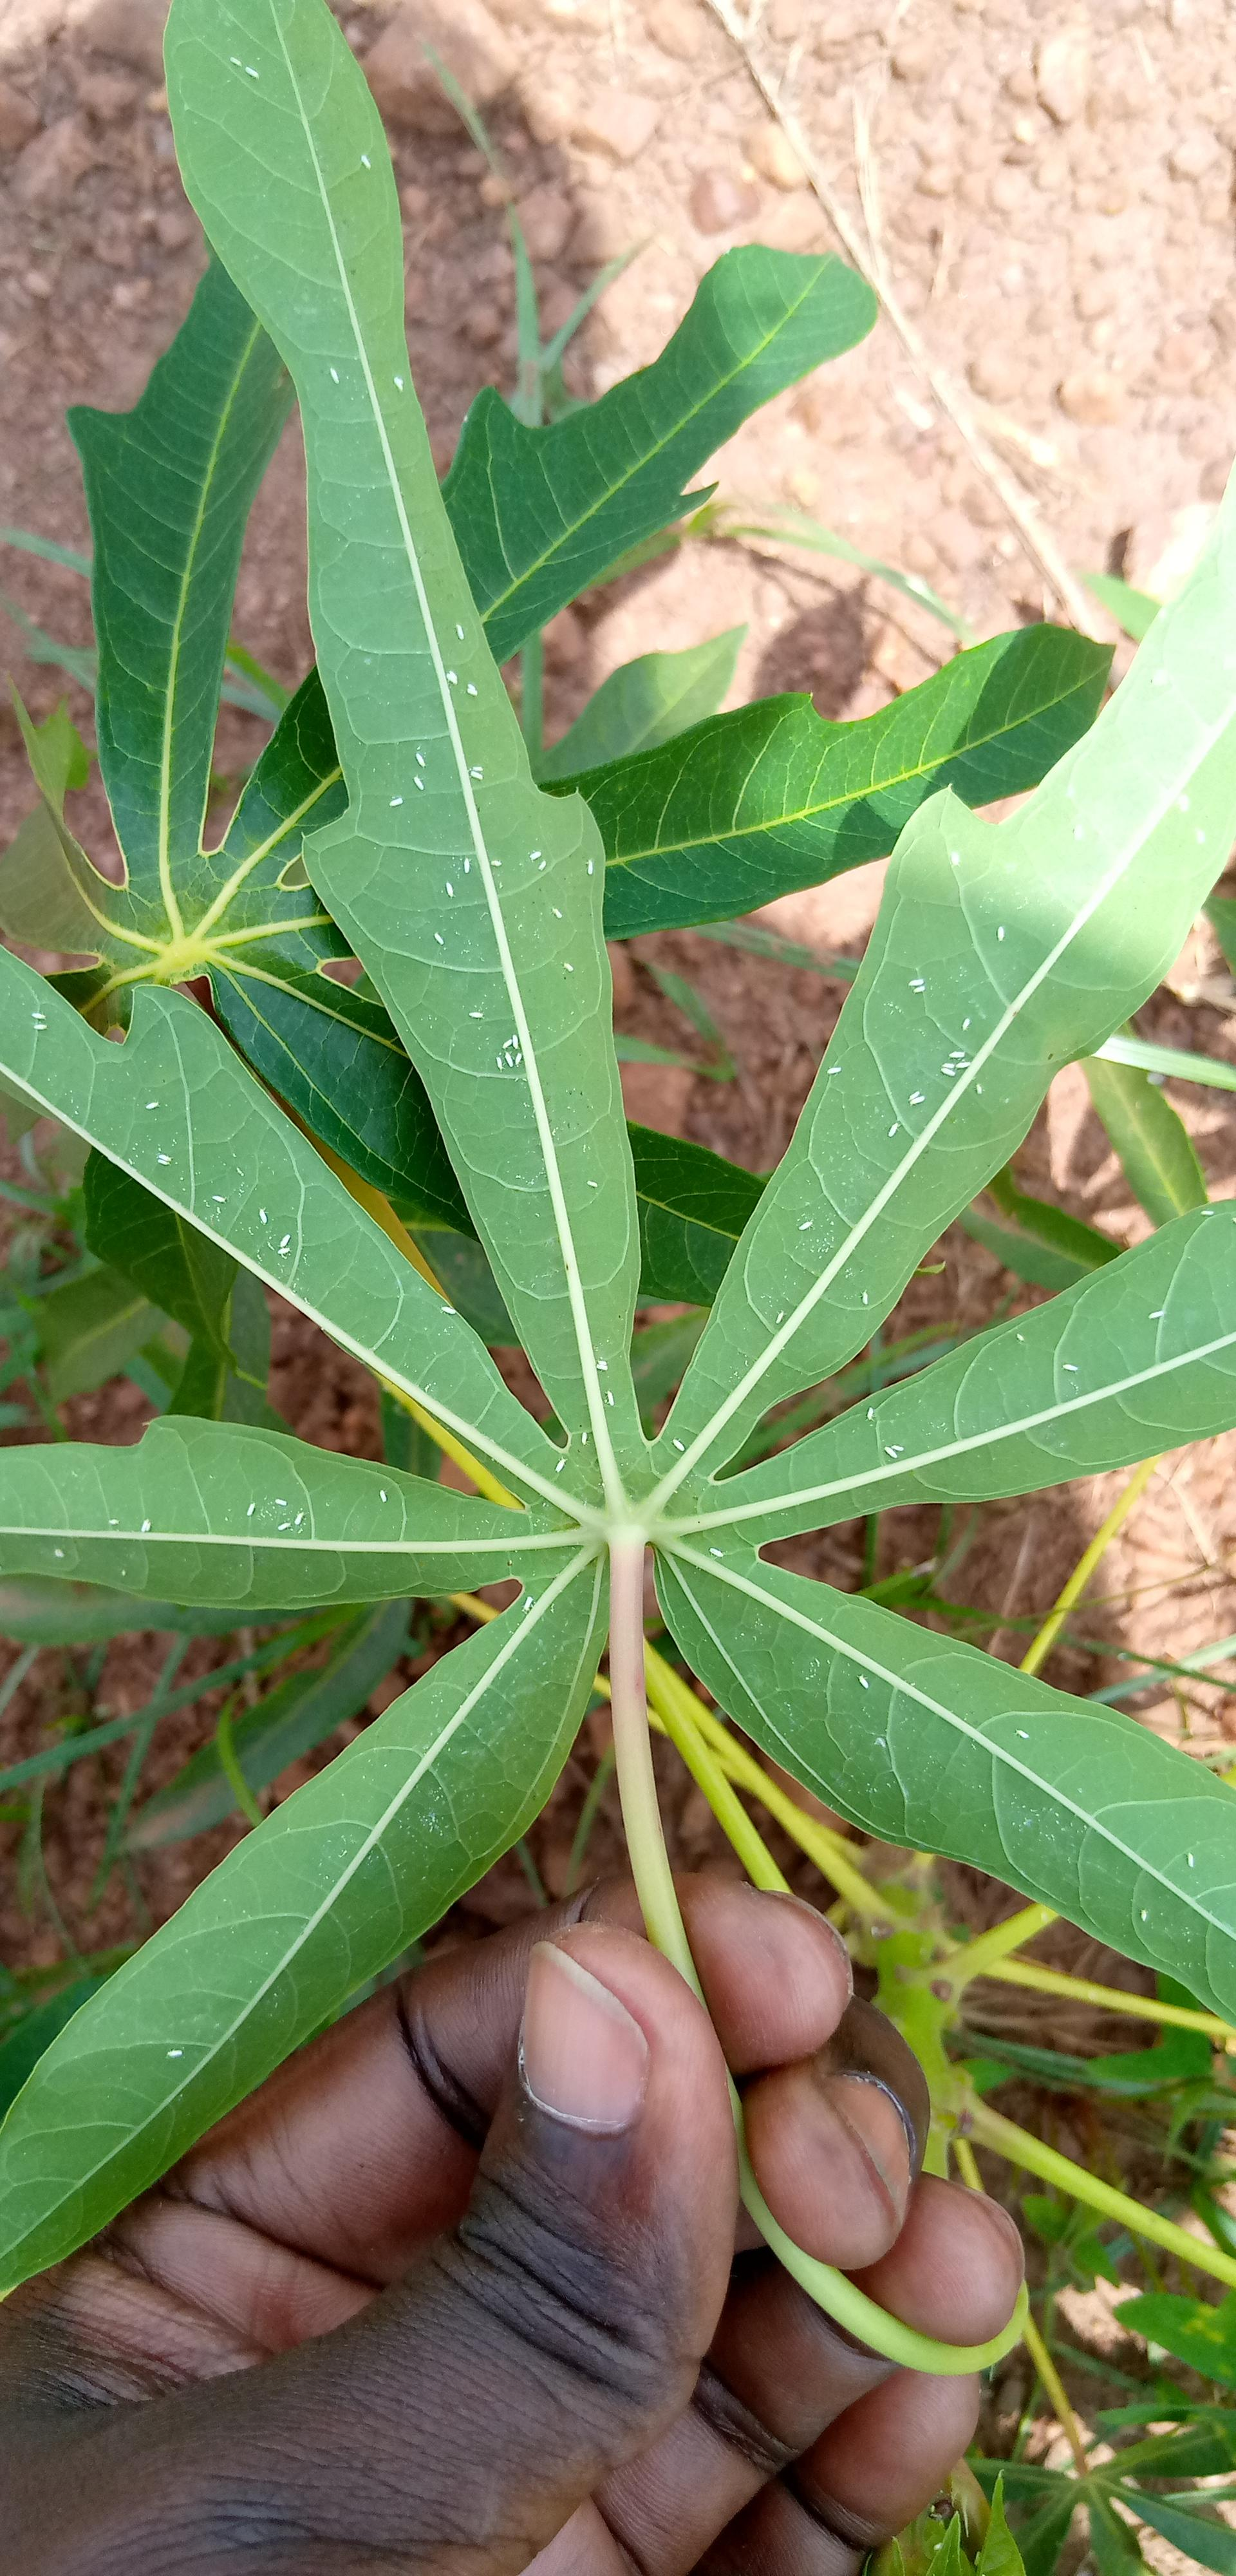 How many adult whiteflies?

86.